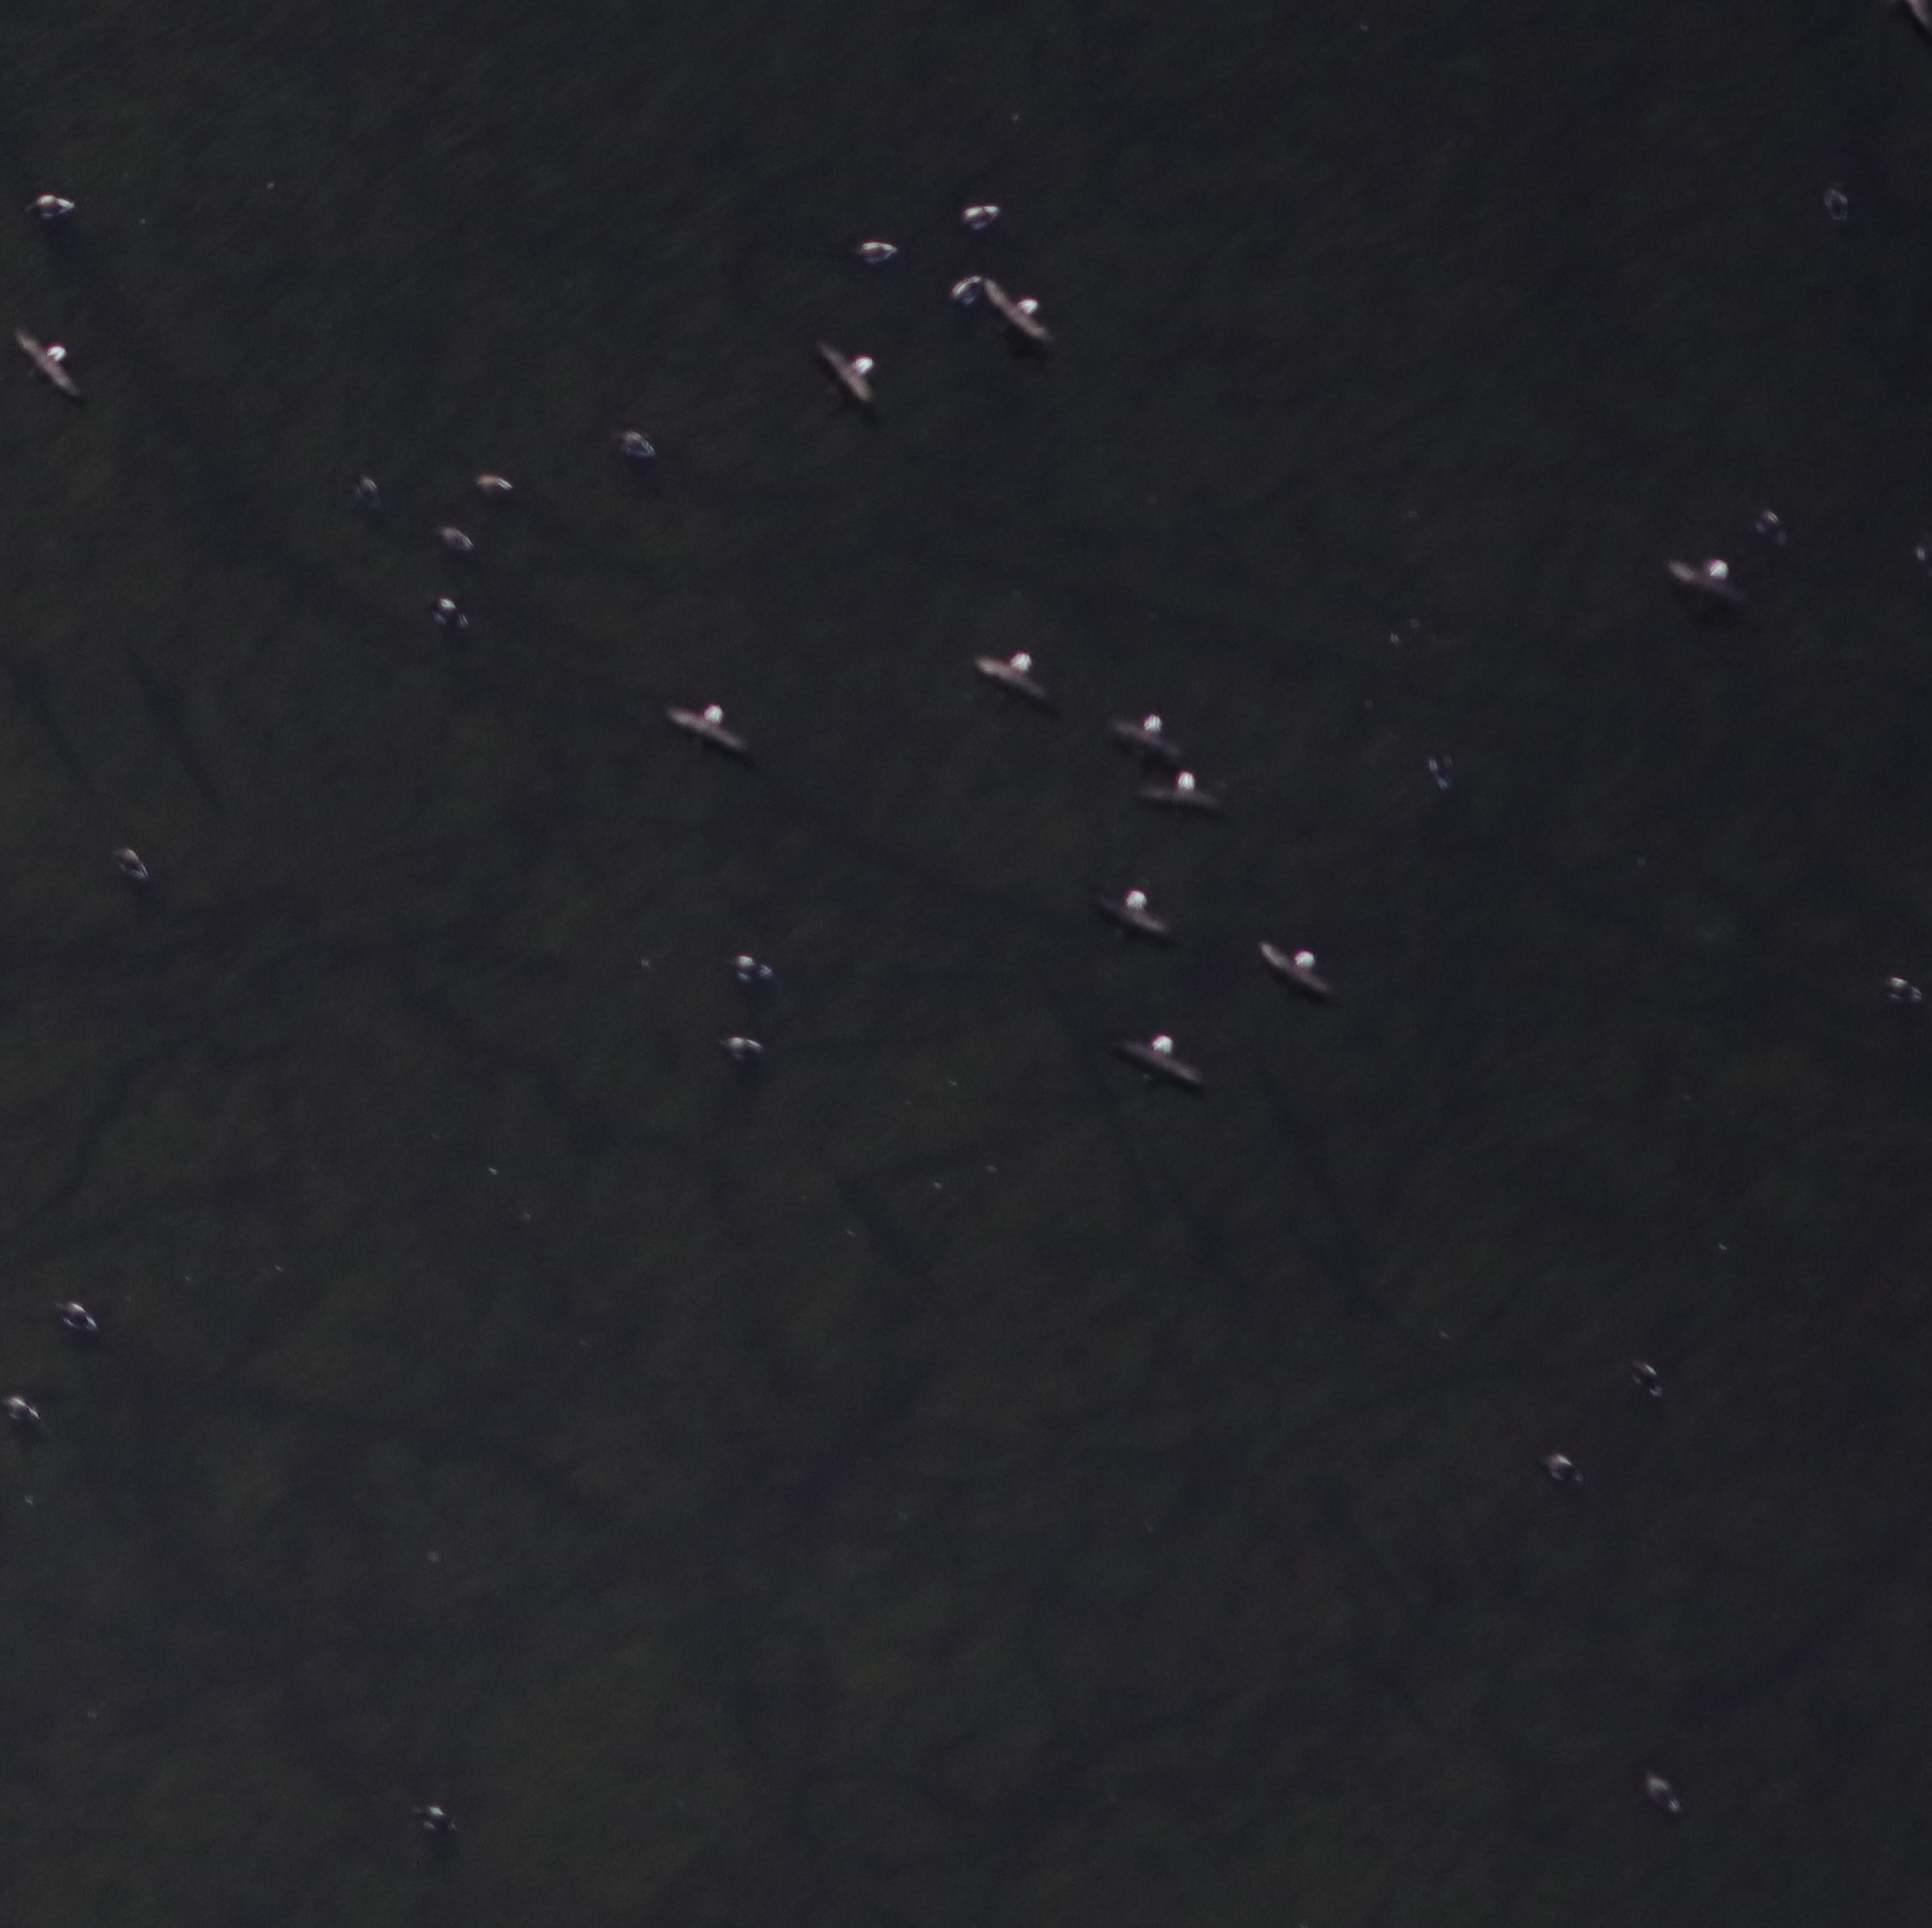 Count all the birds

33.